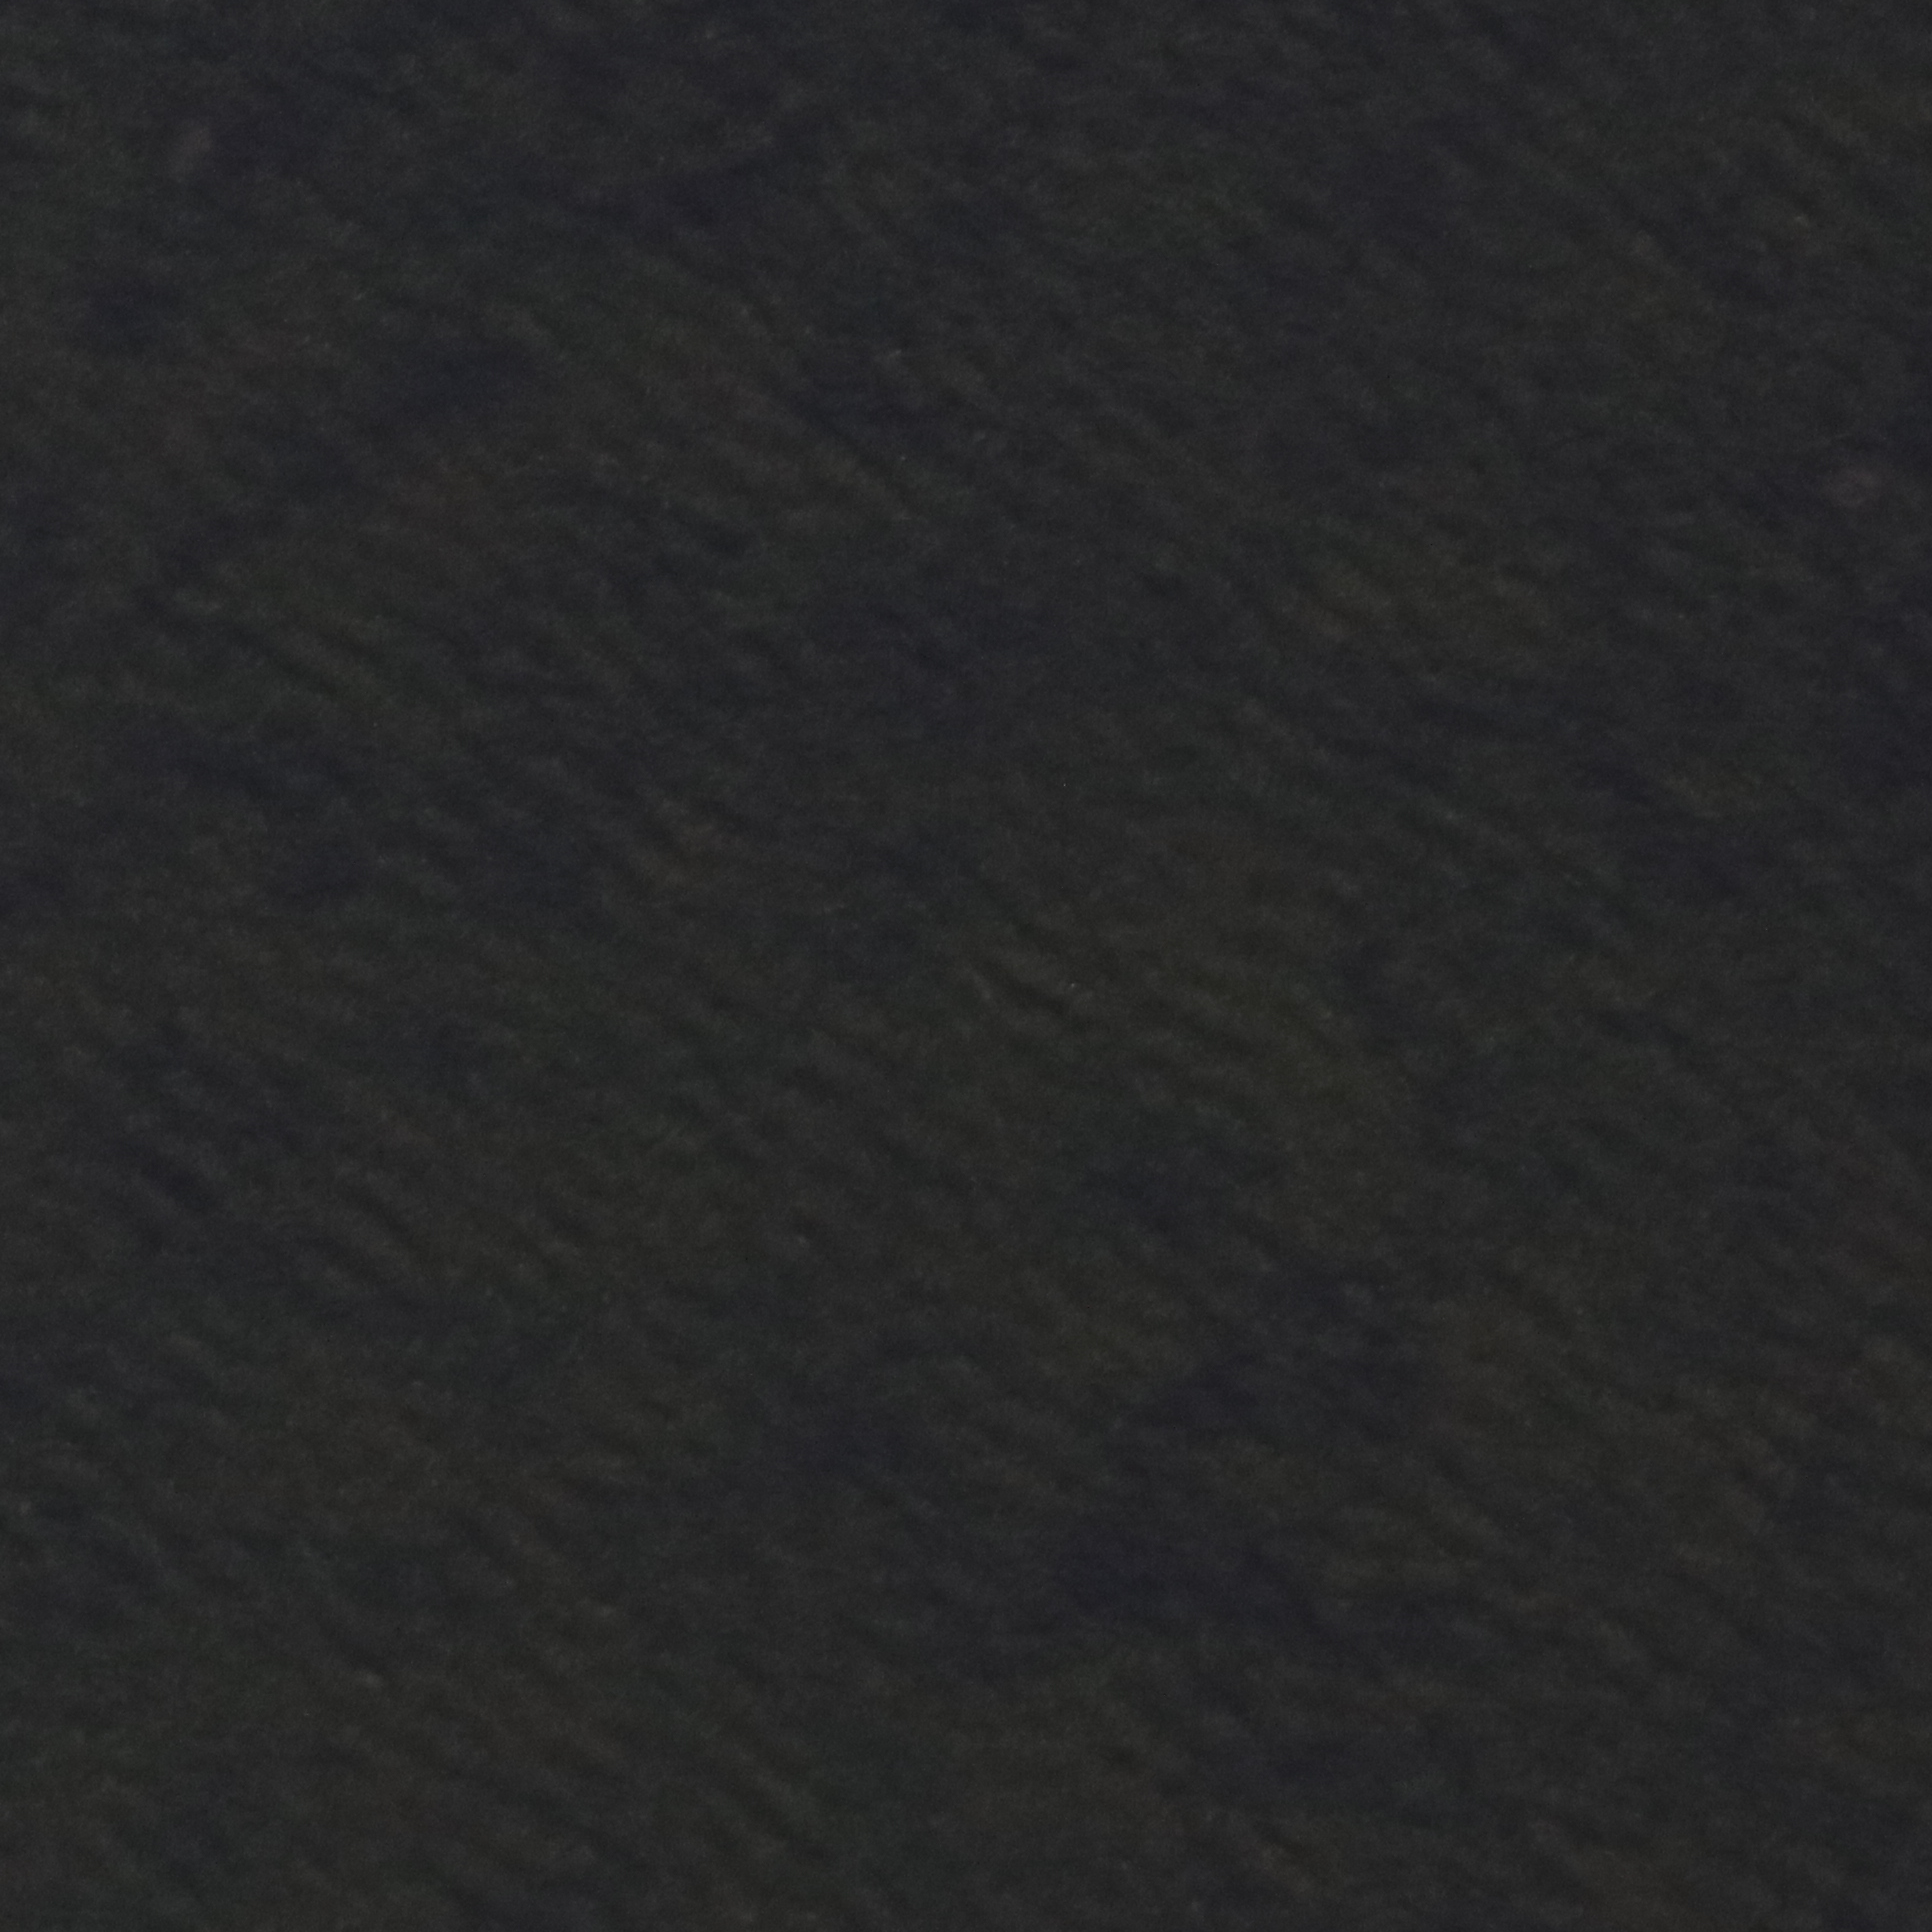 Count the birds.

0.